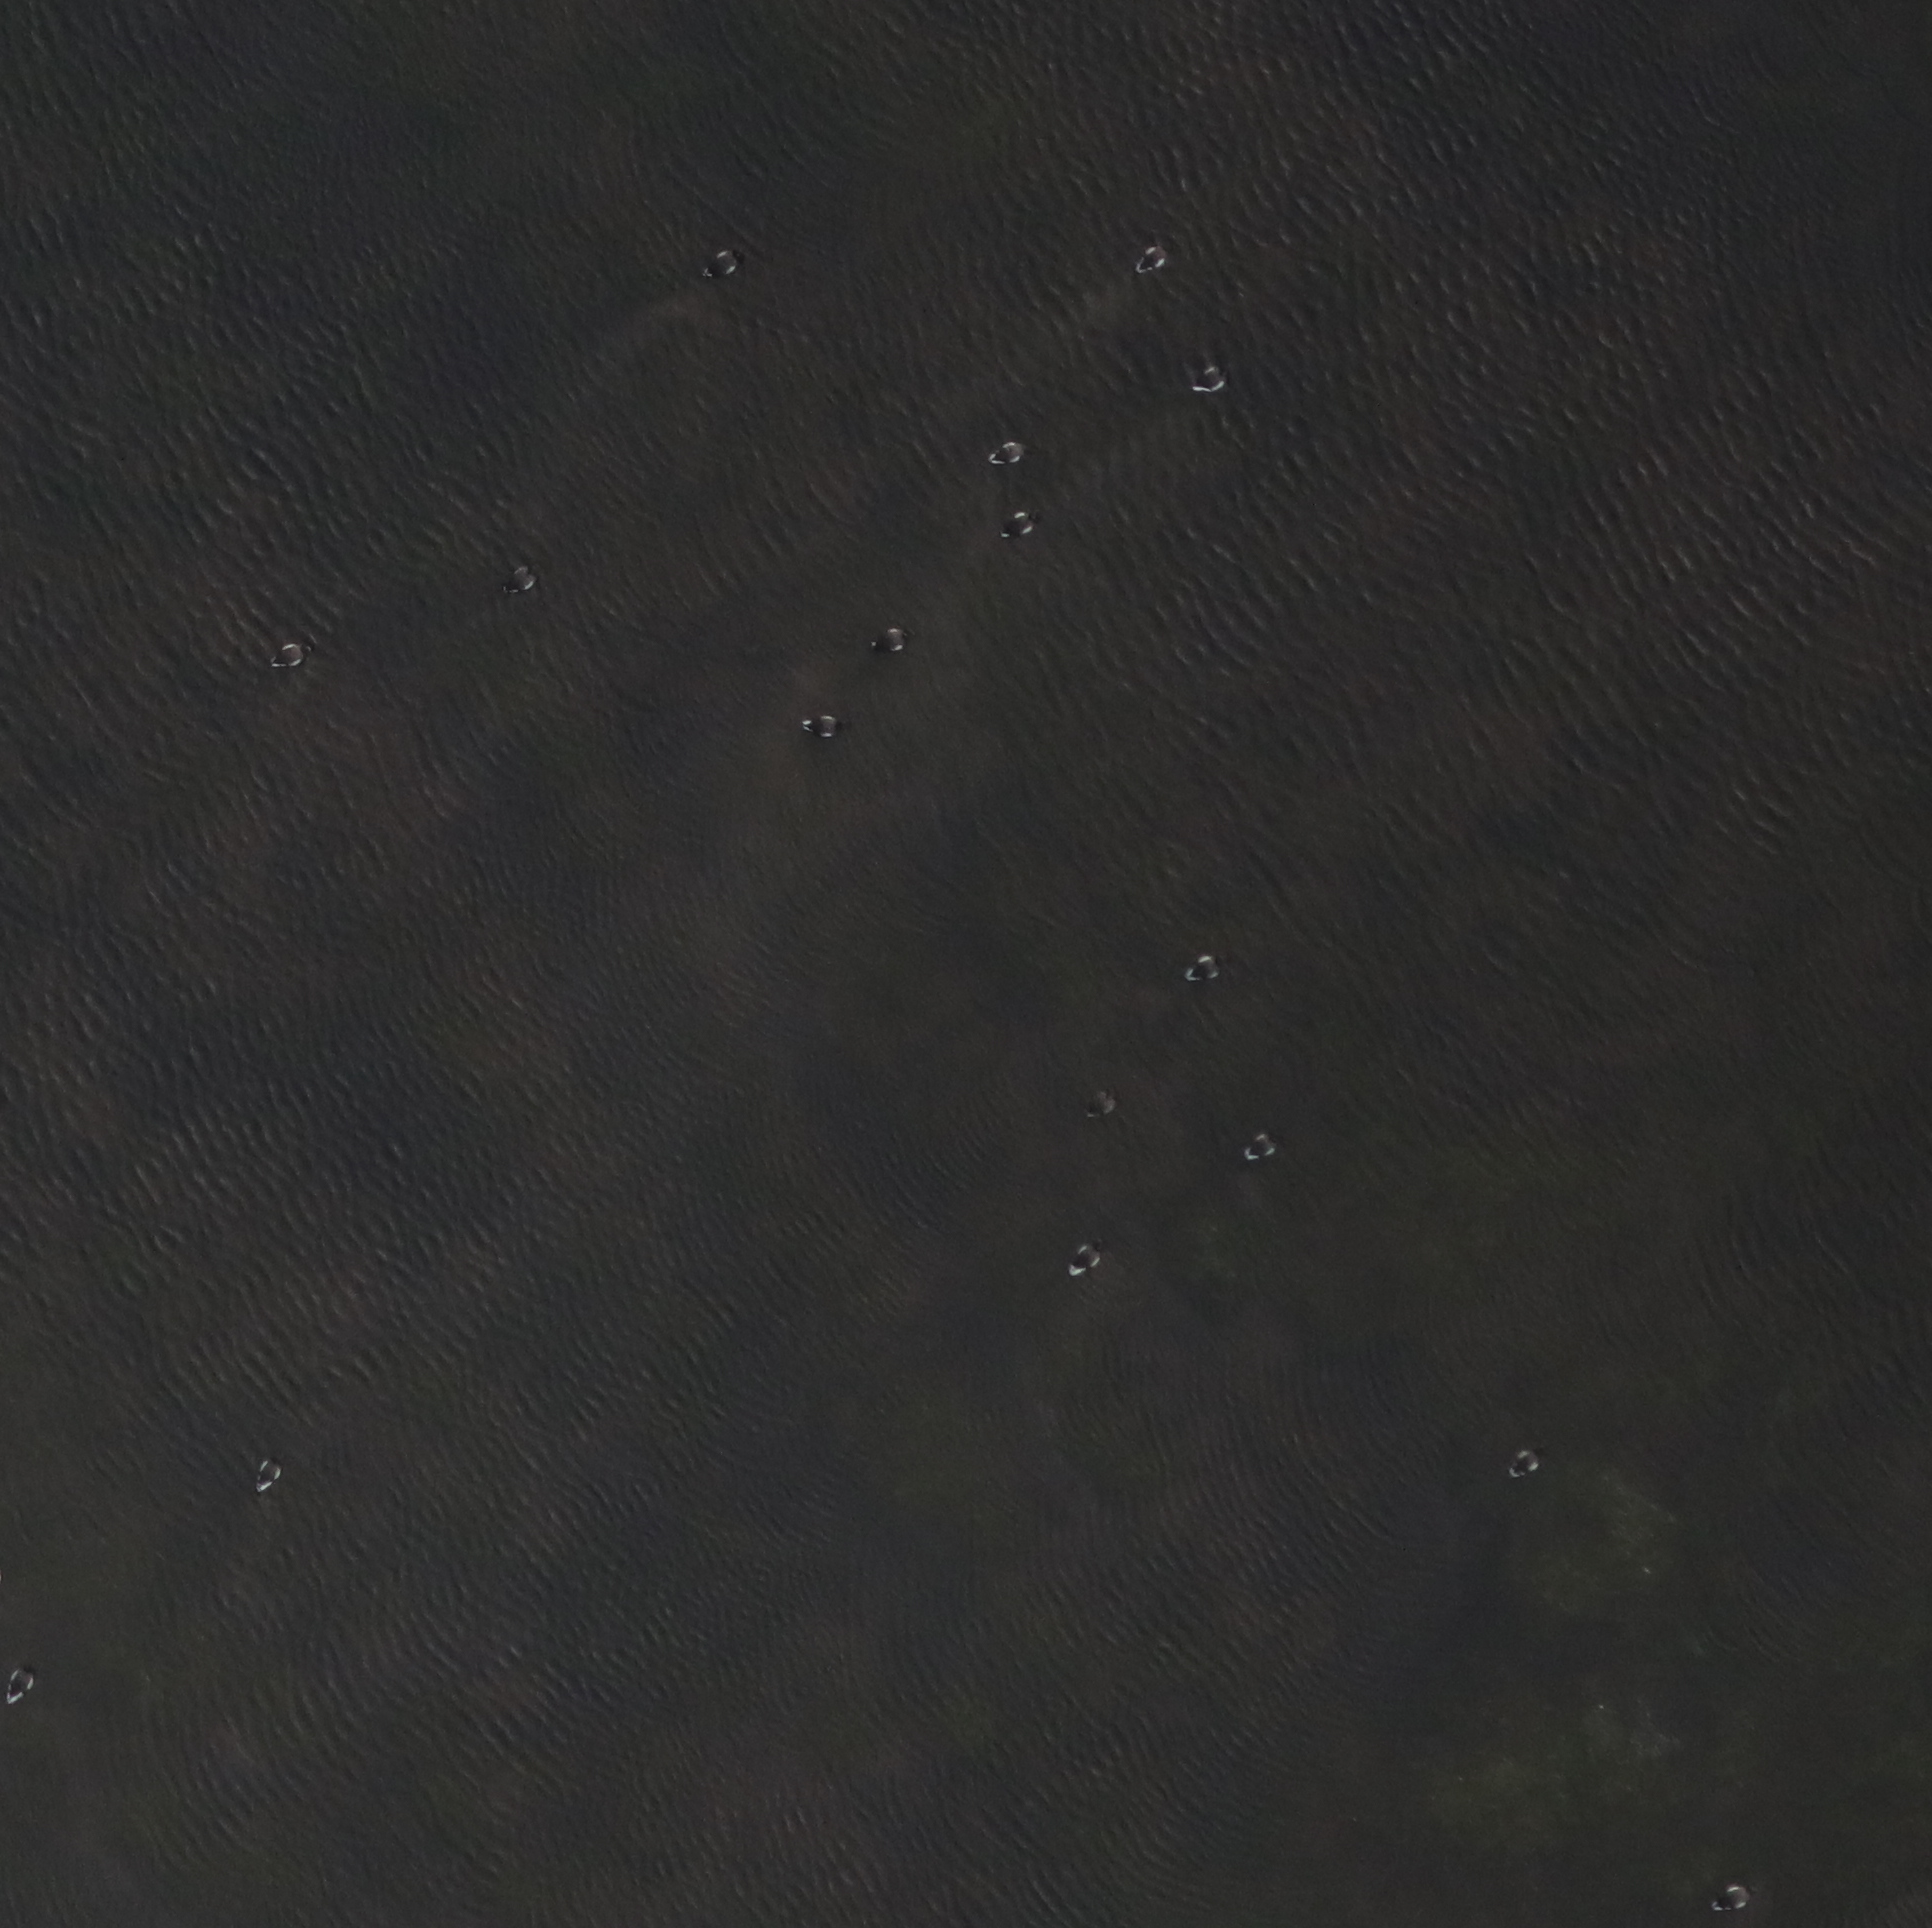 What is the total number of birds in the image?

17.